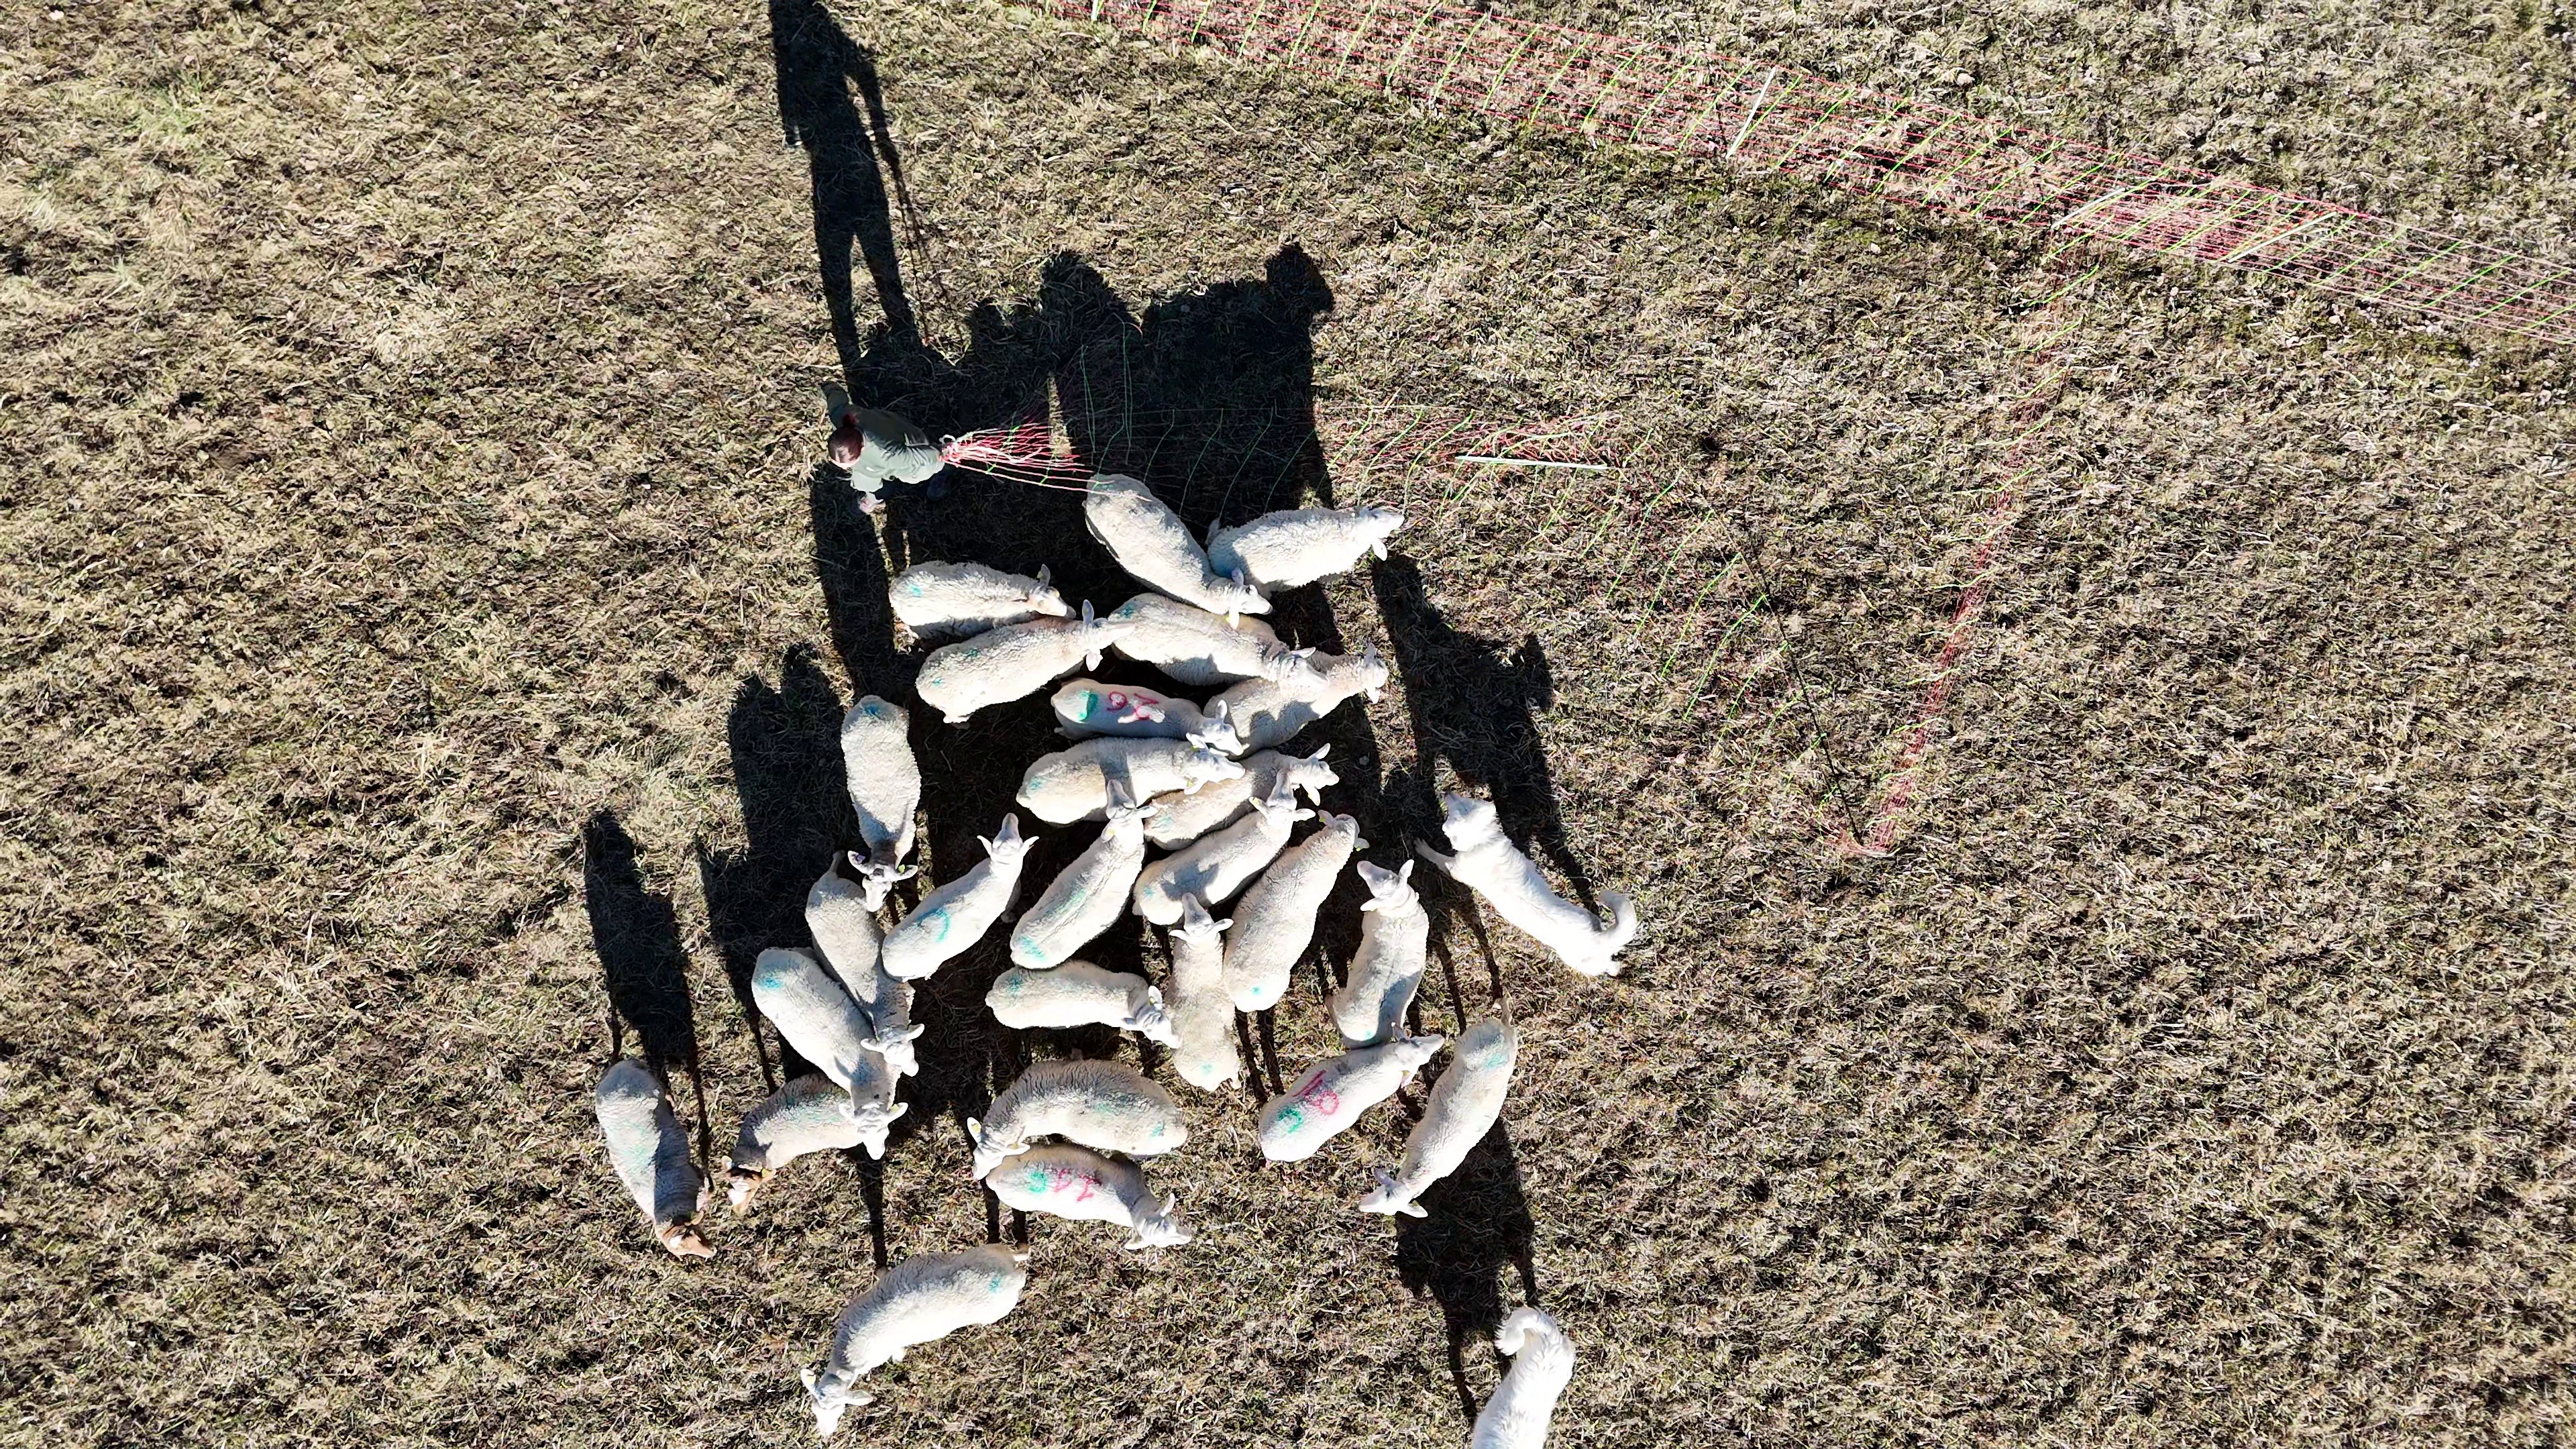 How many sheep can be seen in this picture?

26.